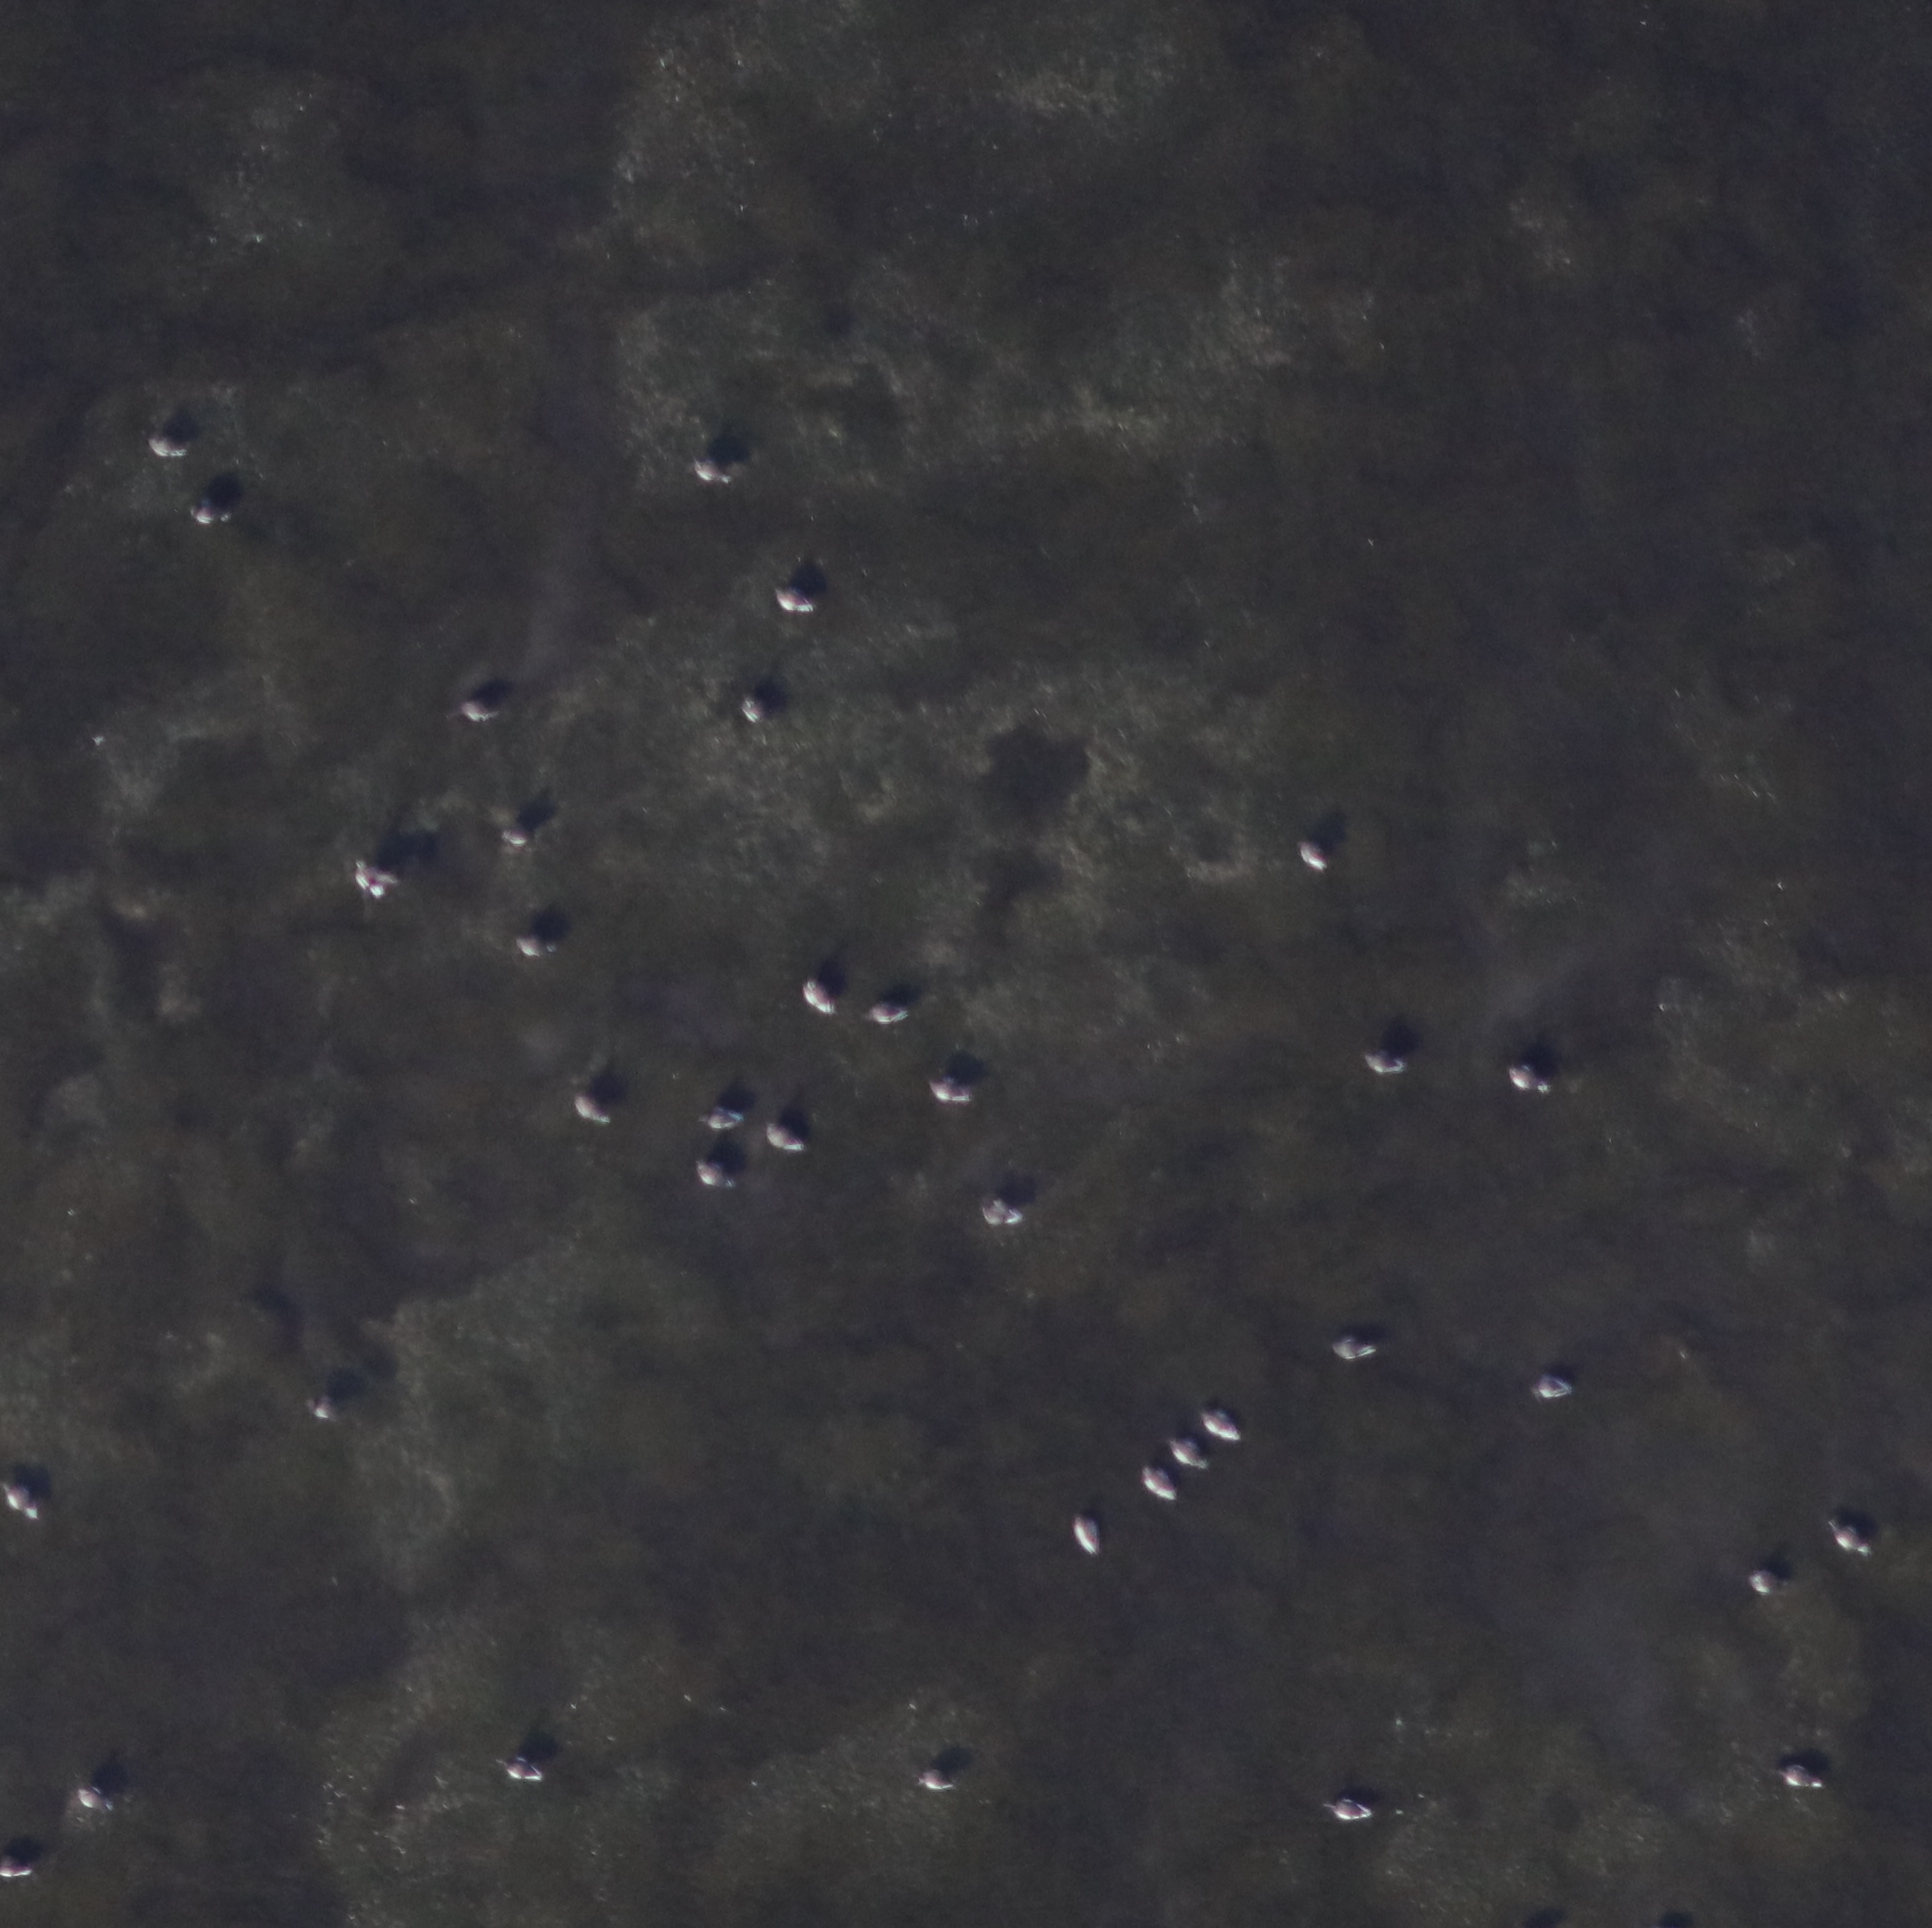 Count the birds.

36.